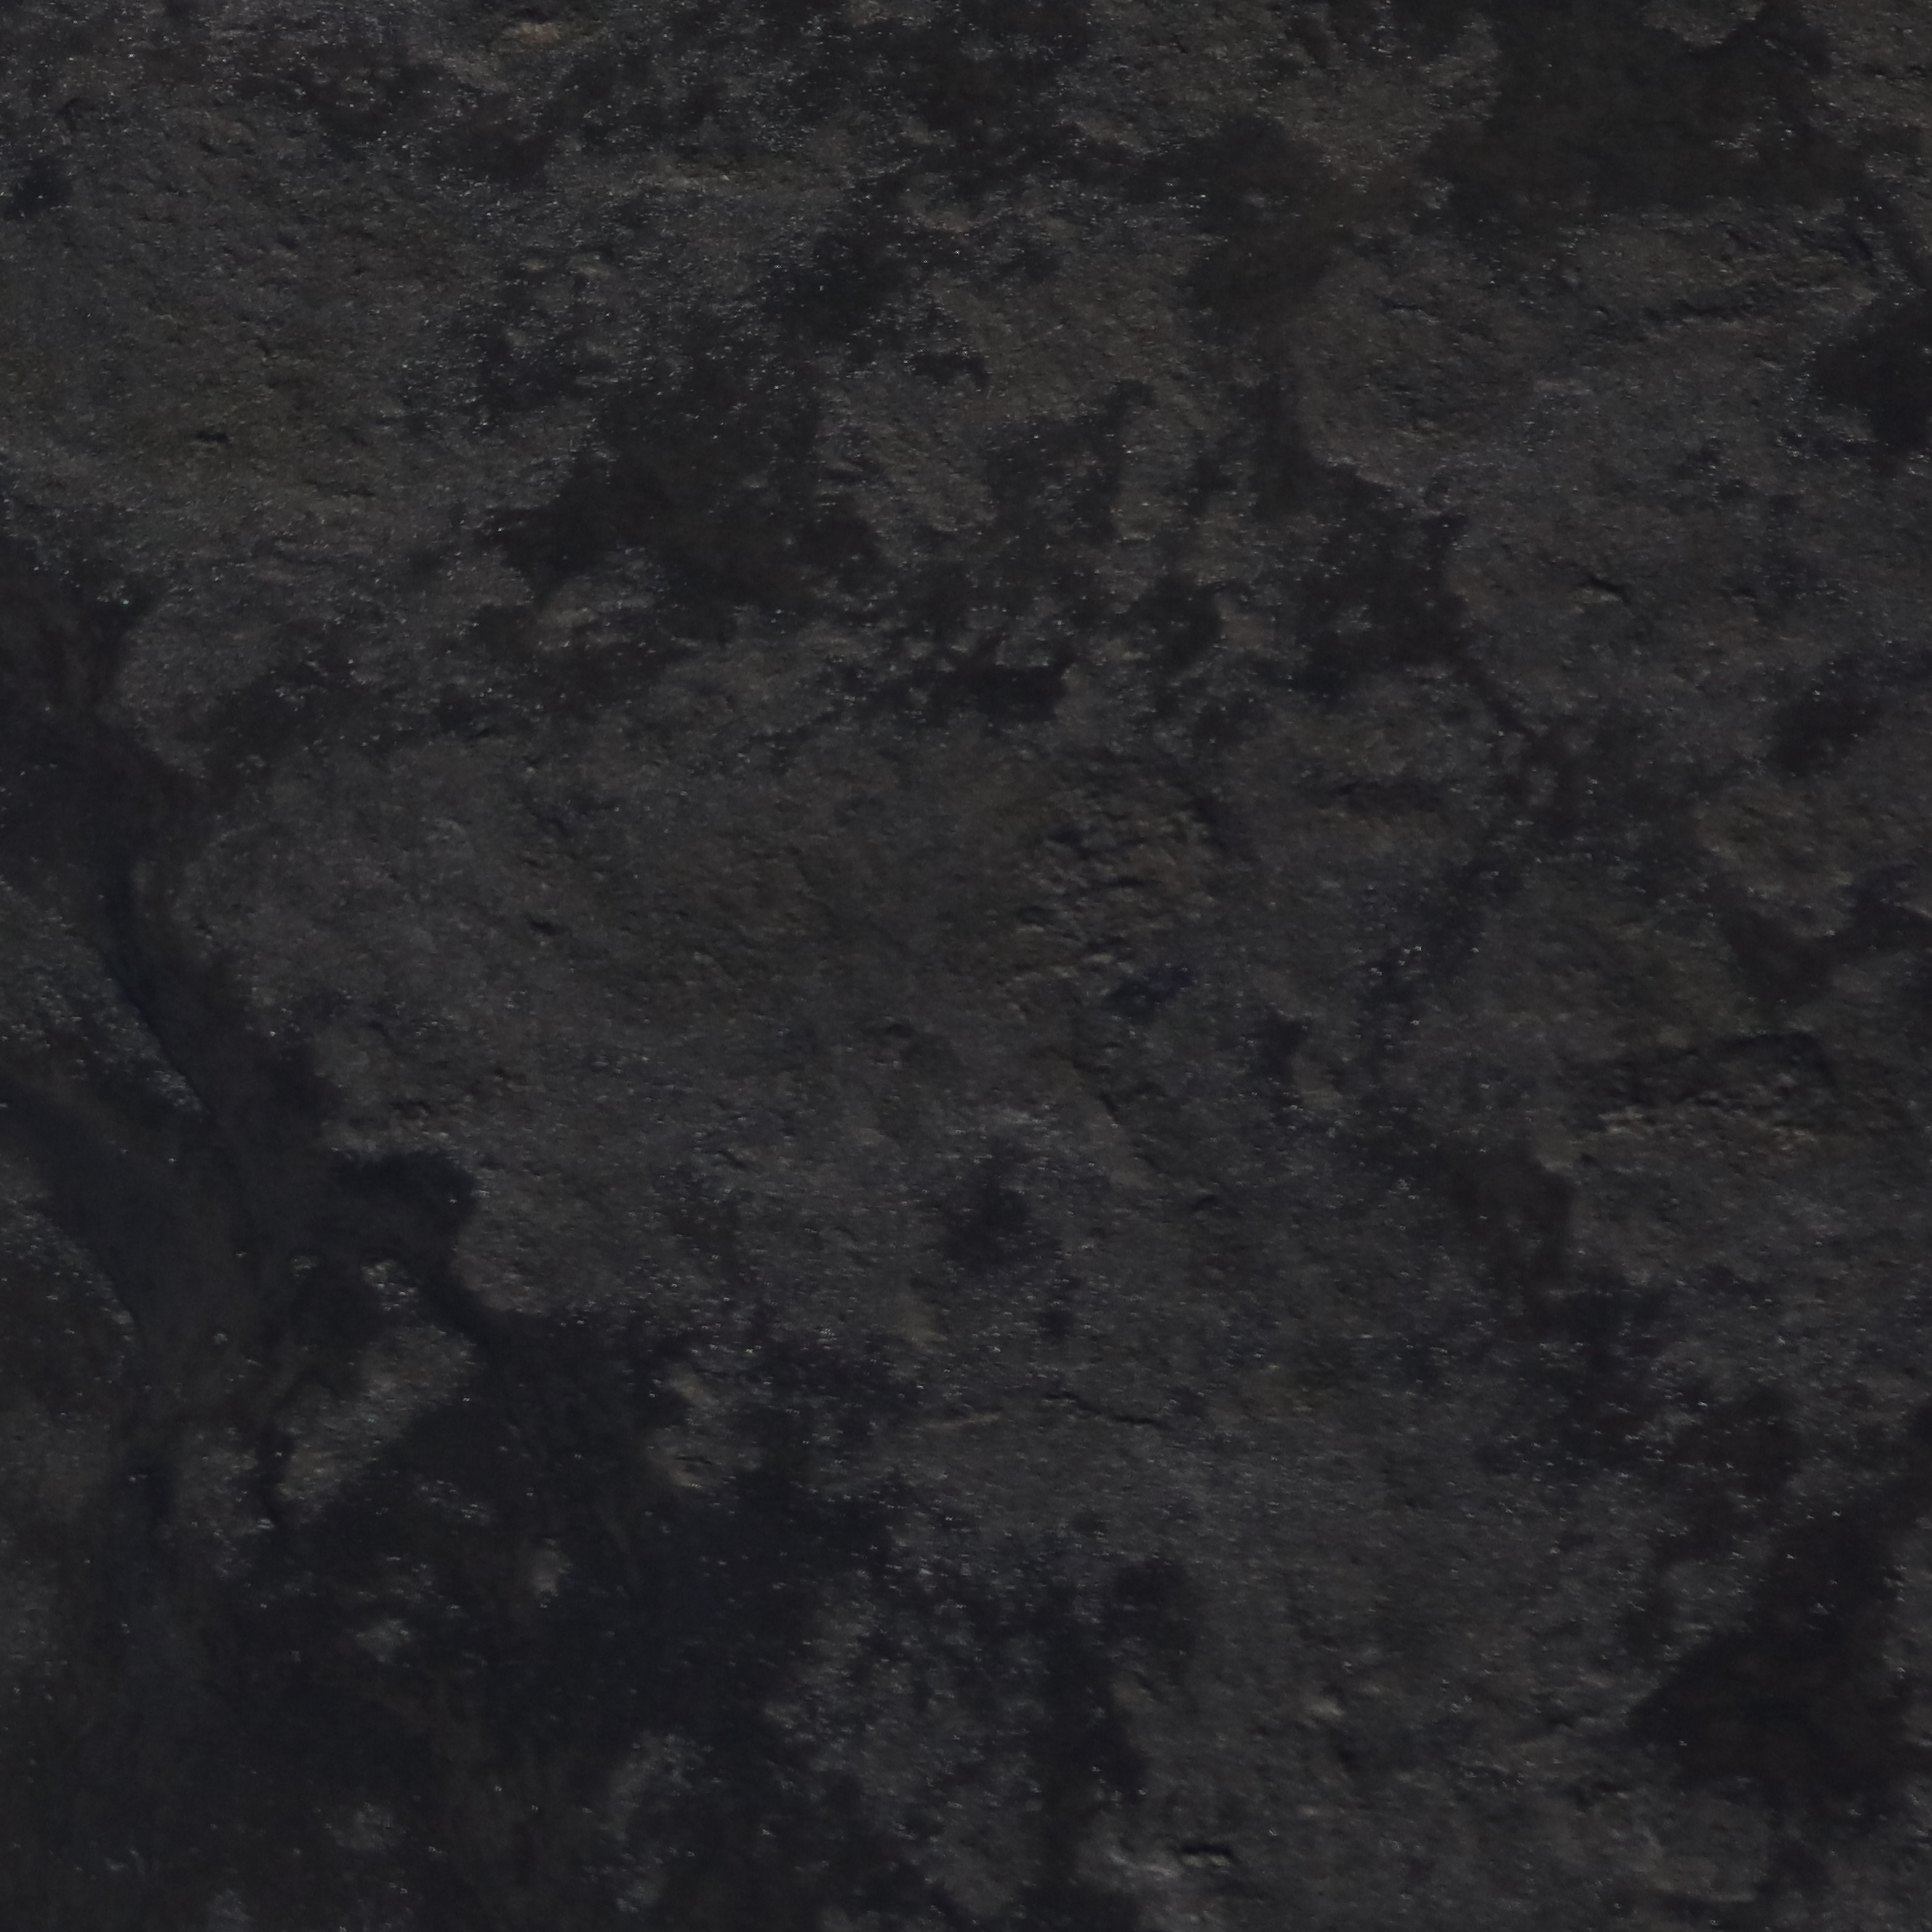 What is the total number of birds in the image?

0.